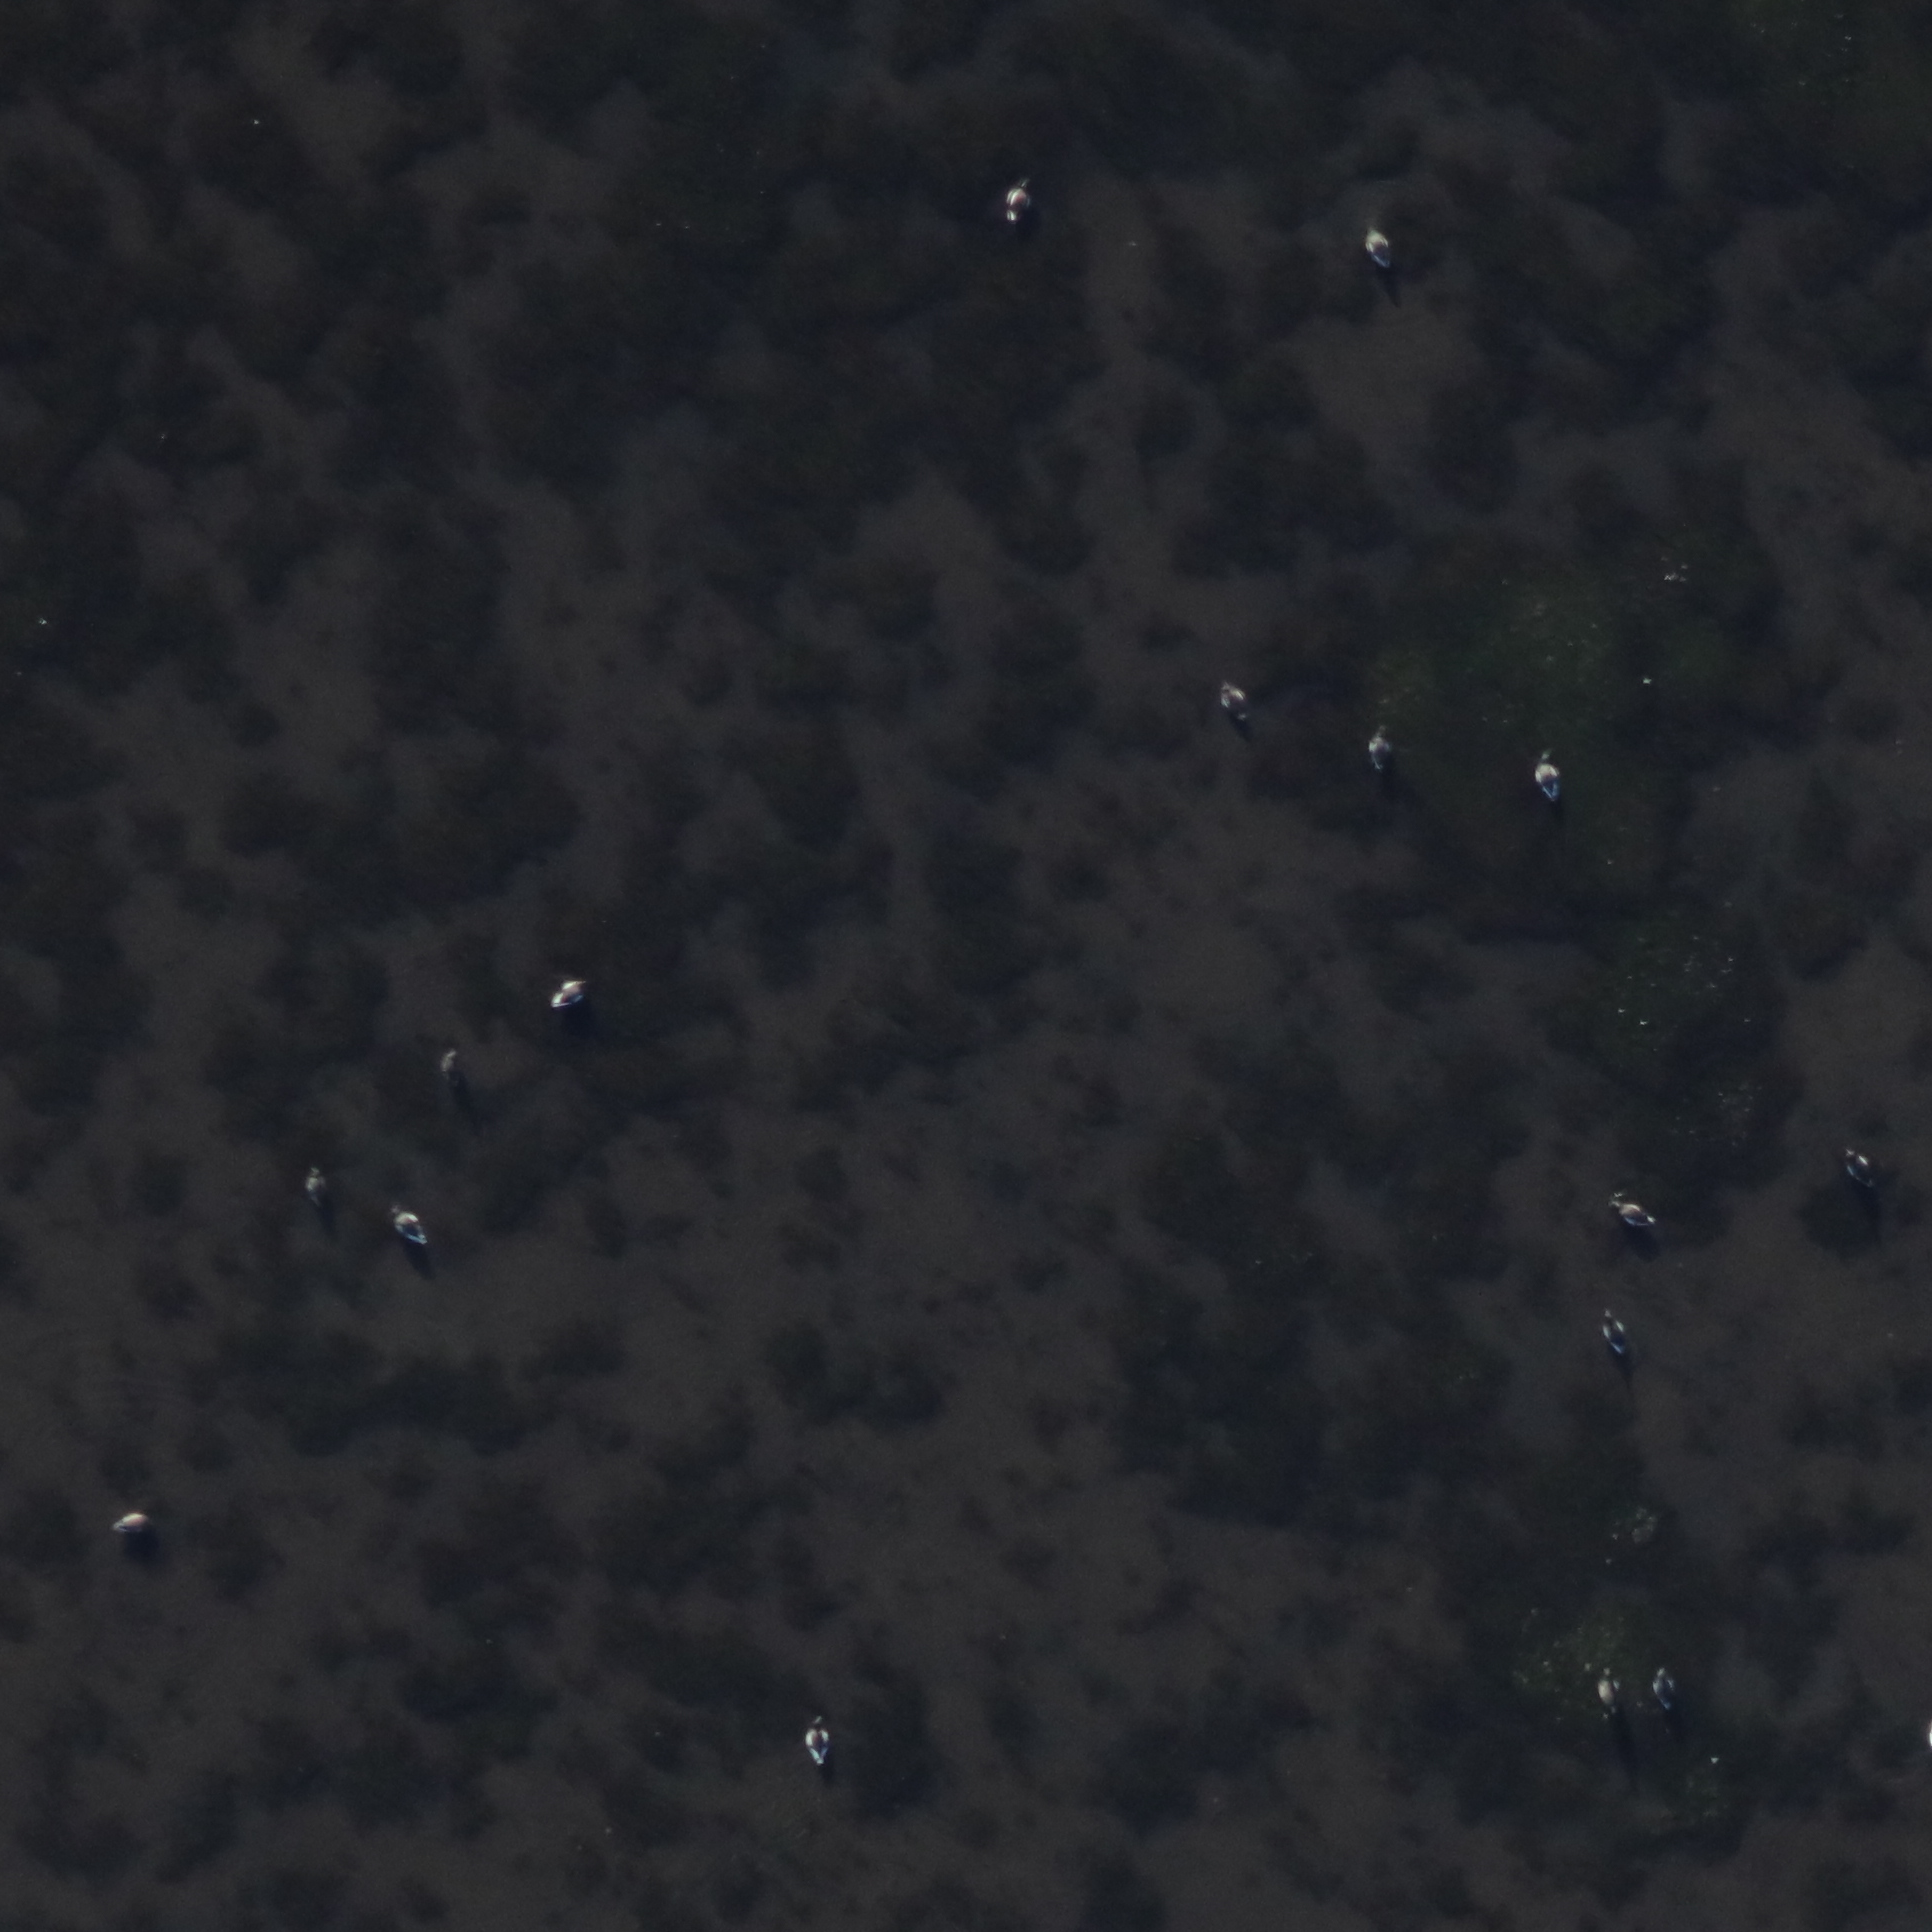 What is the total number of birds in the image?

16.